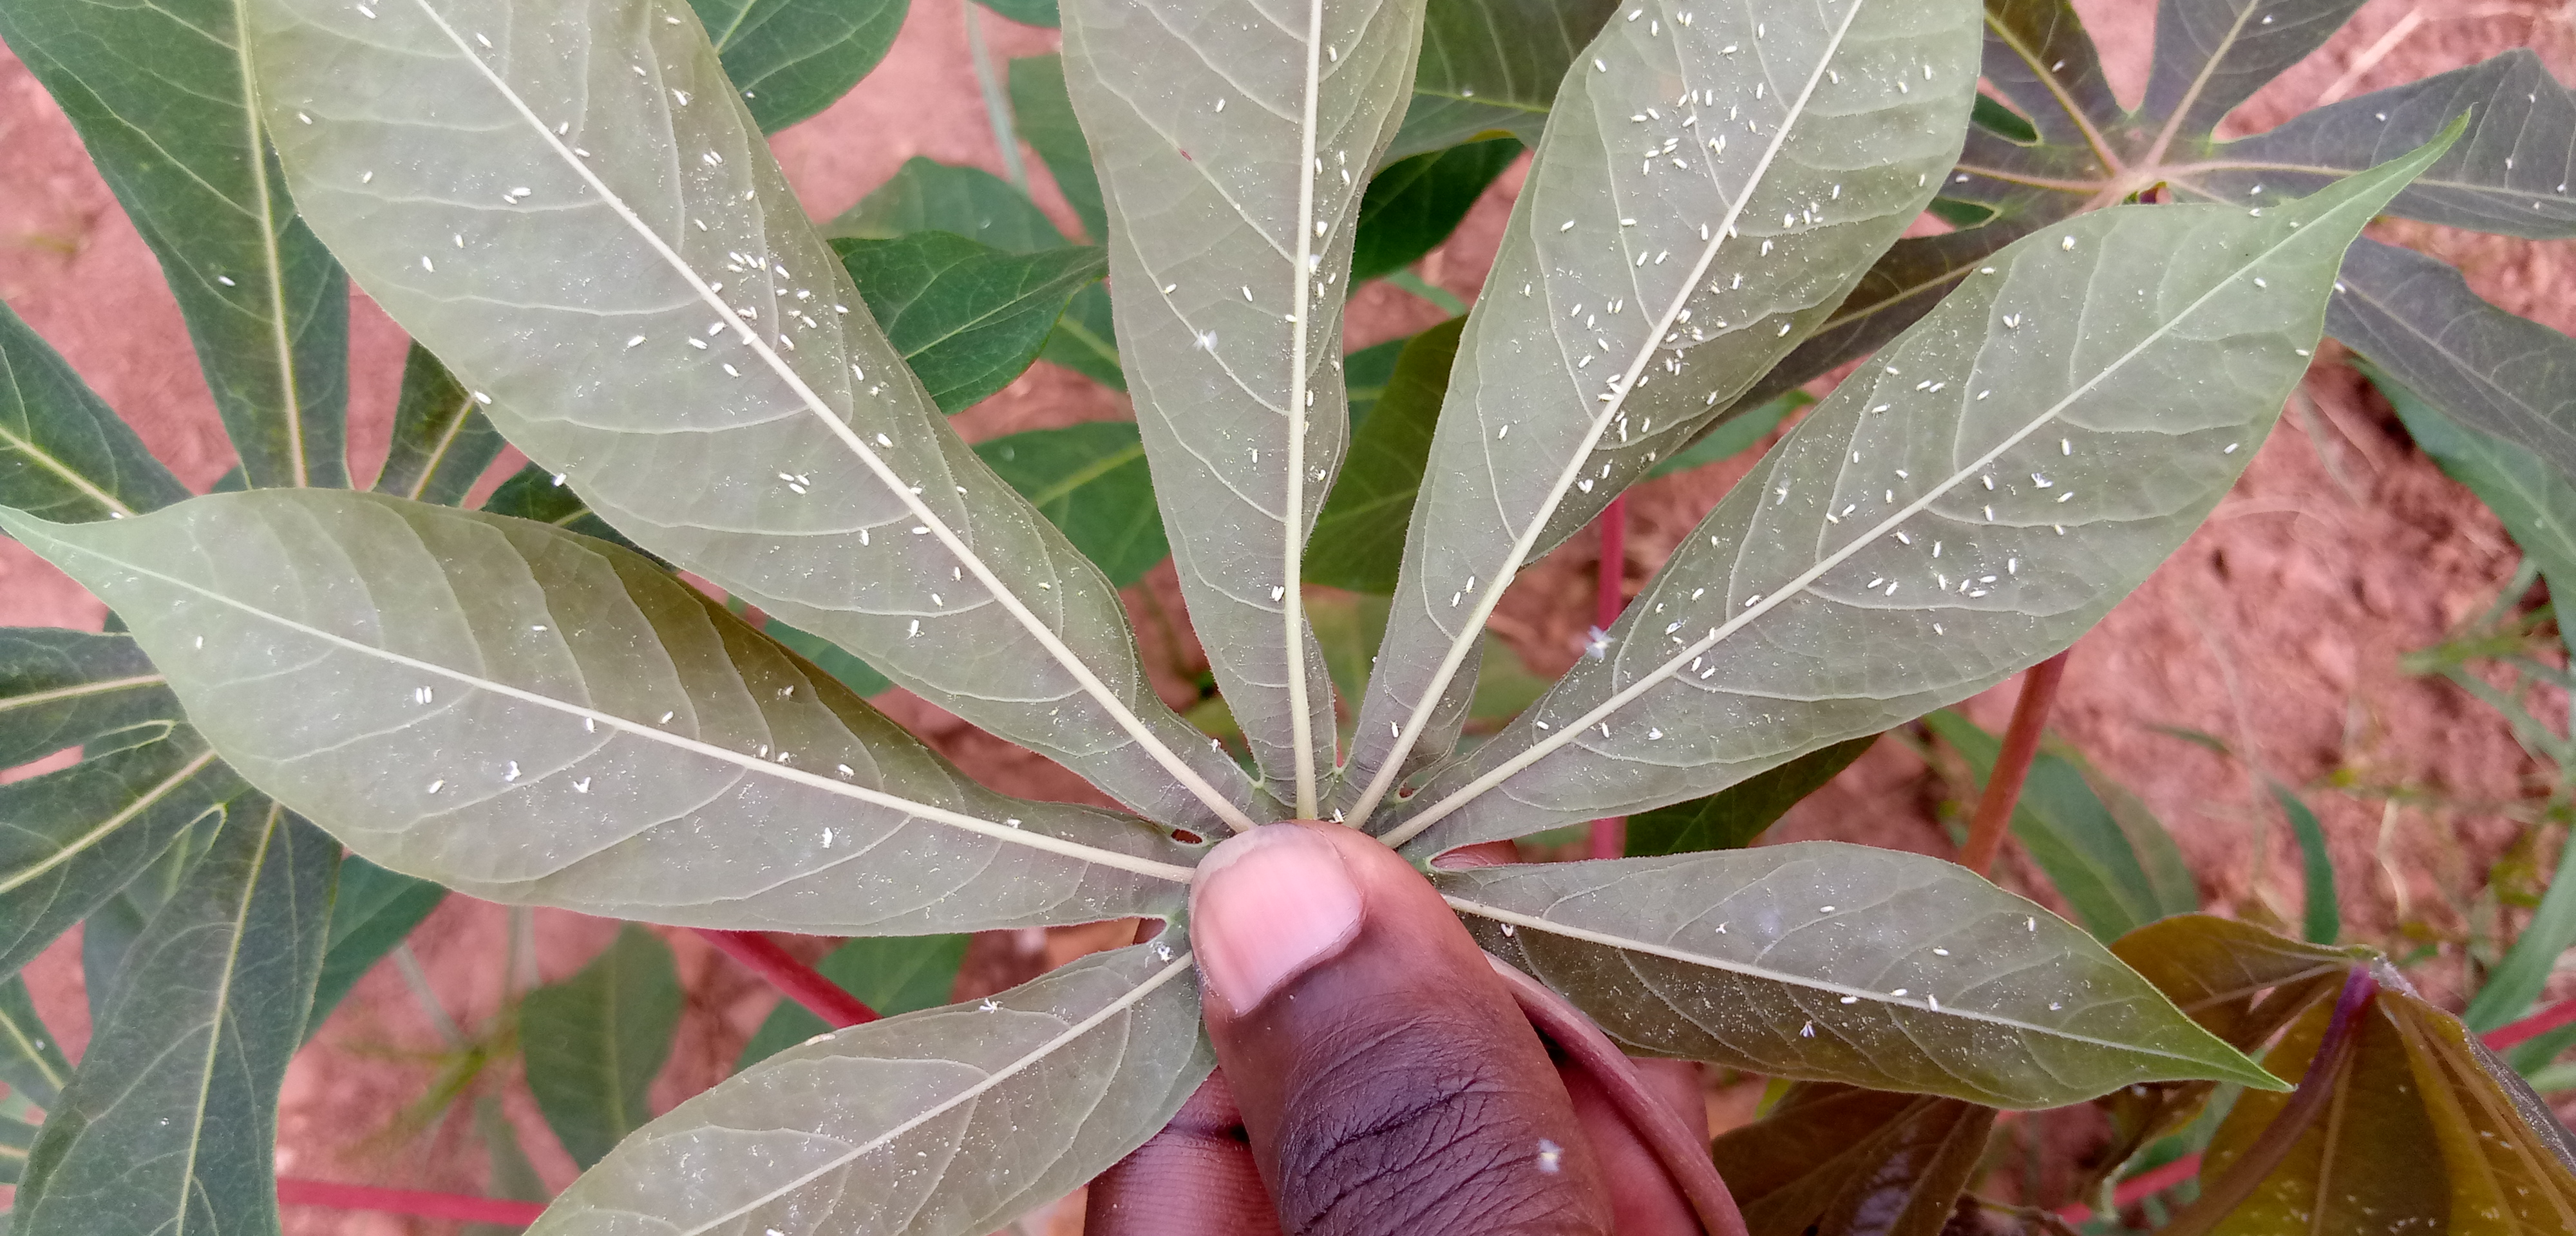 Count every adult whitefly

197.